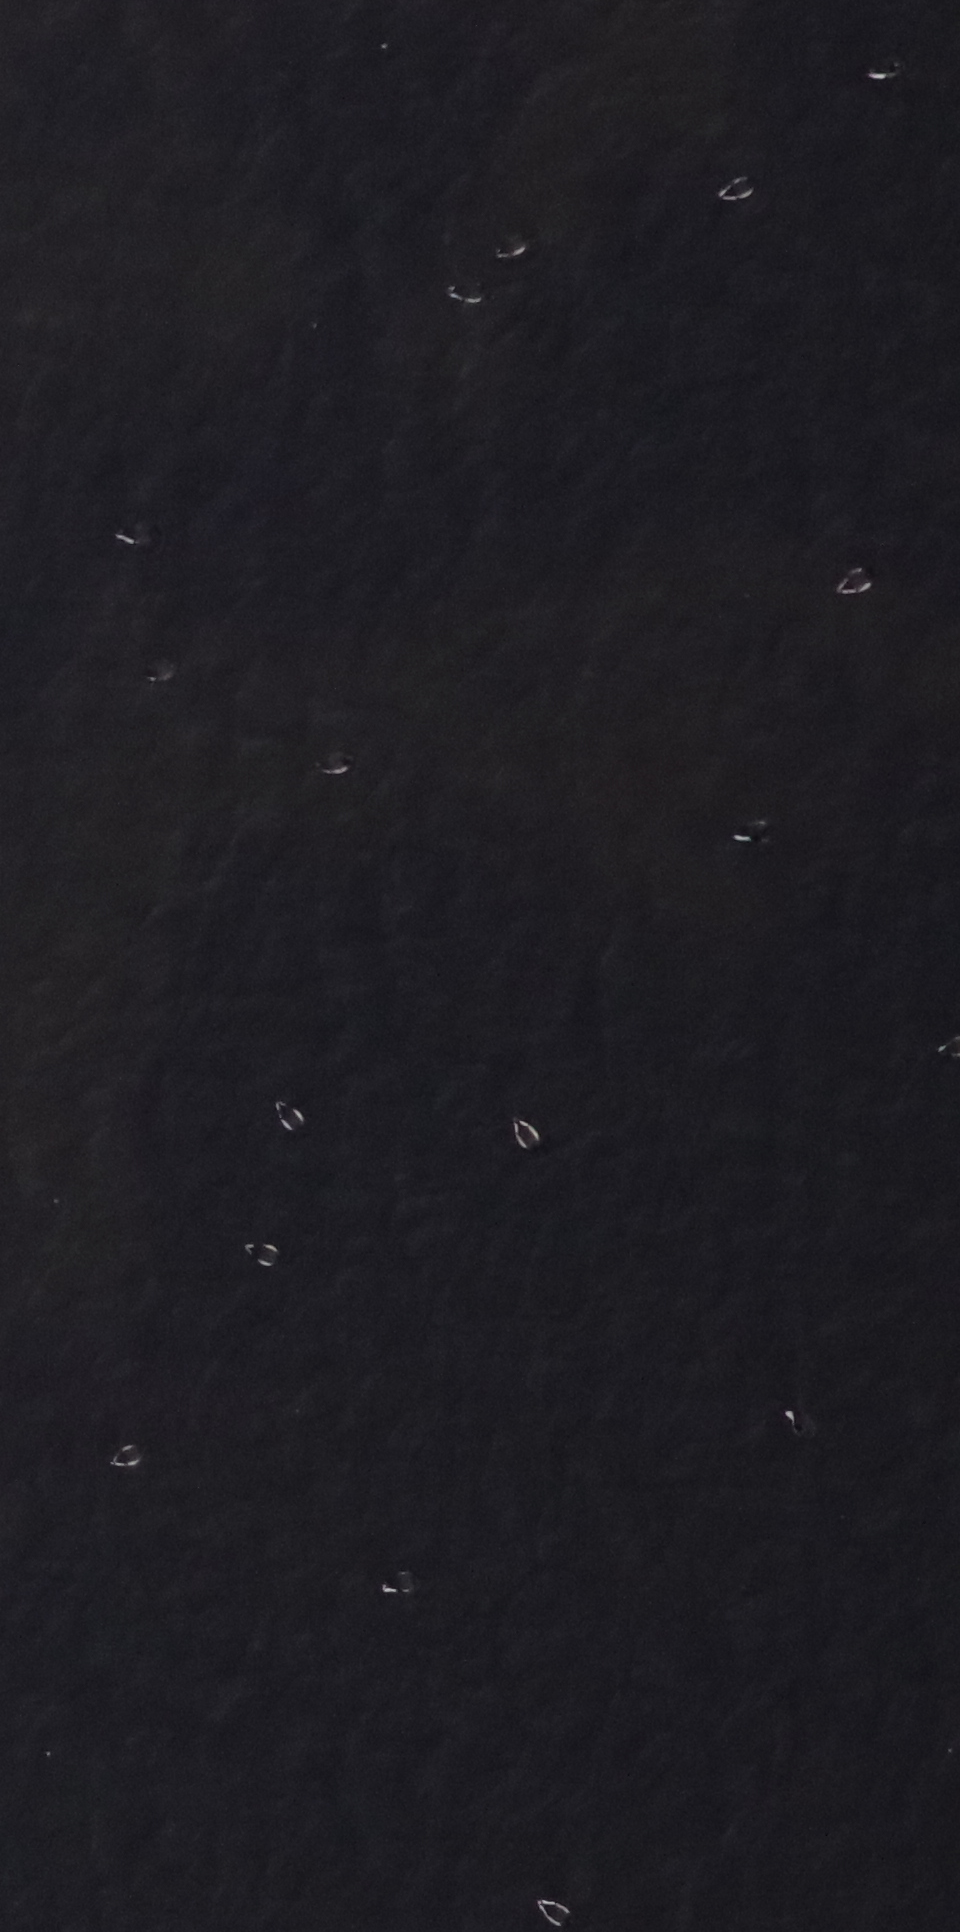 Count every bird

17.